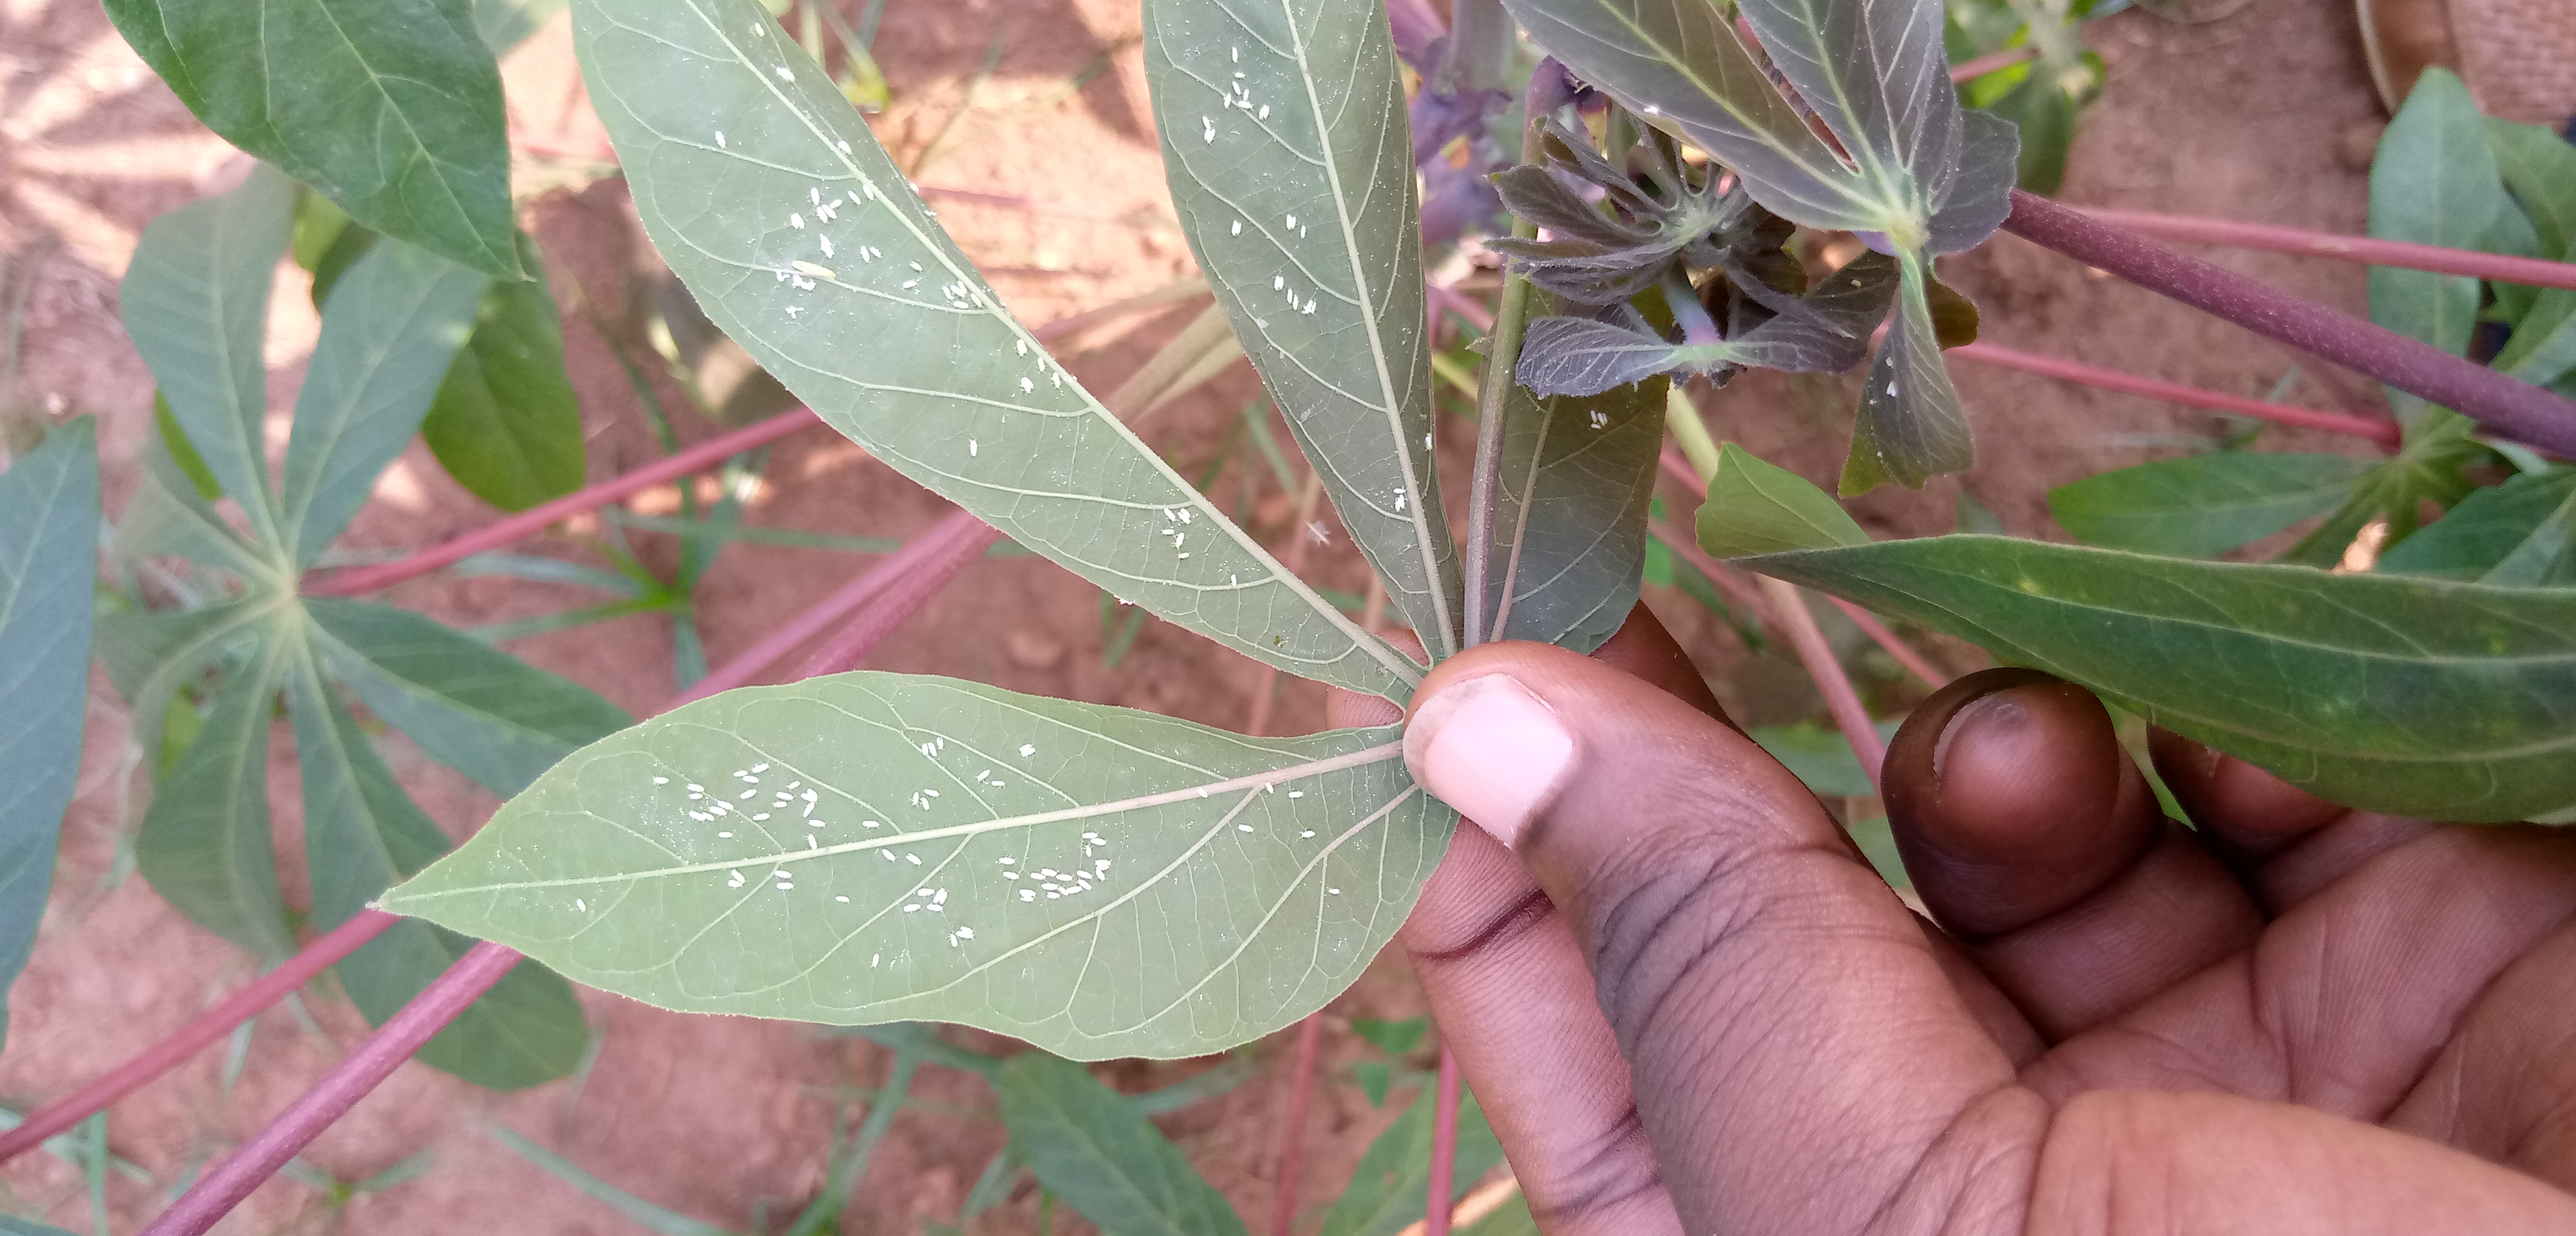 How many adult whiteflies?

142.